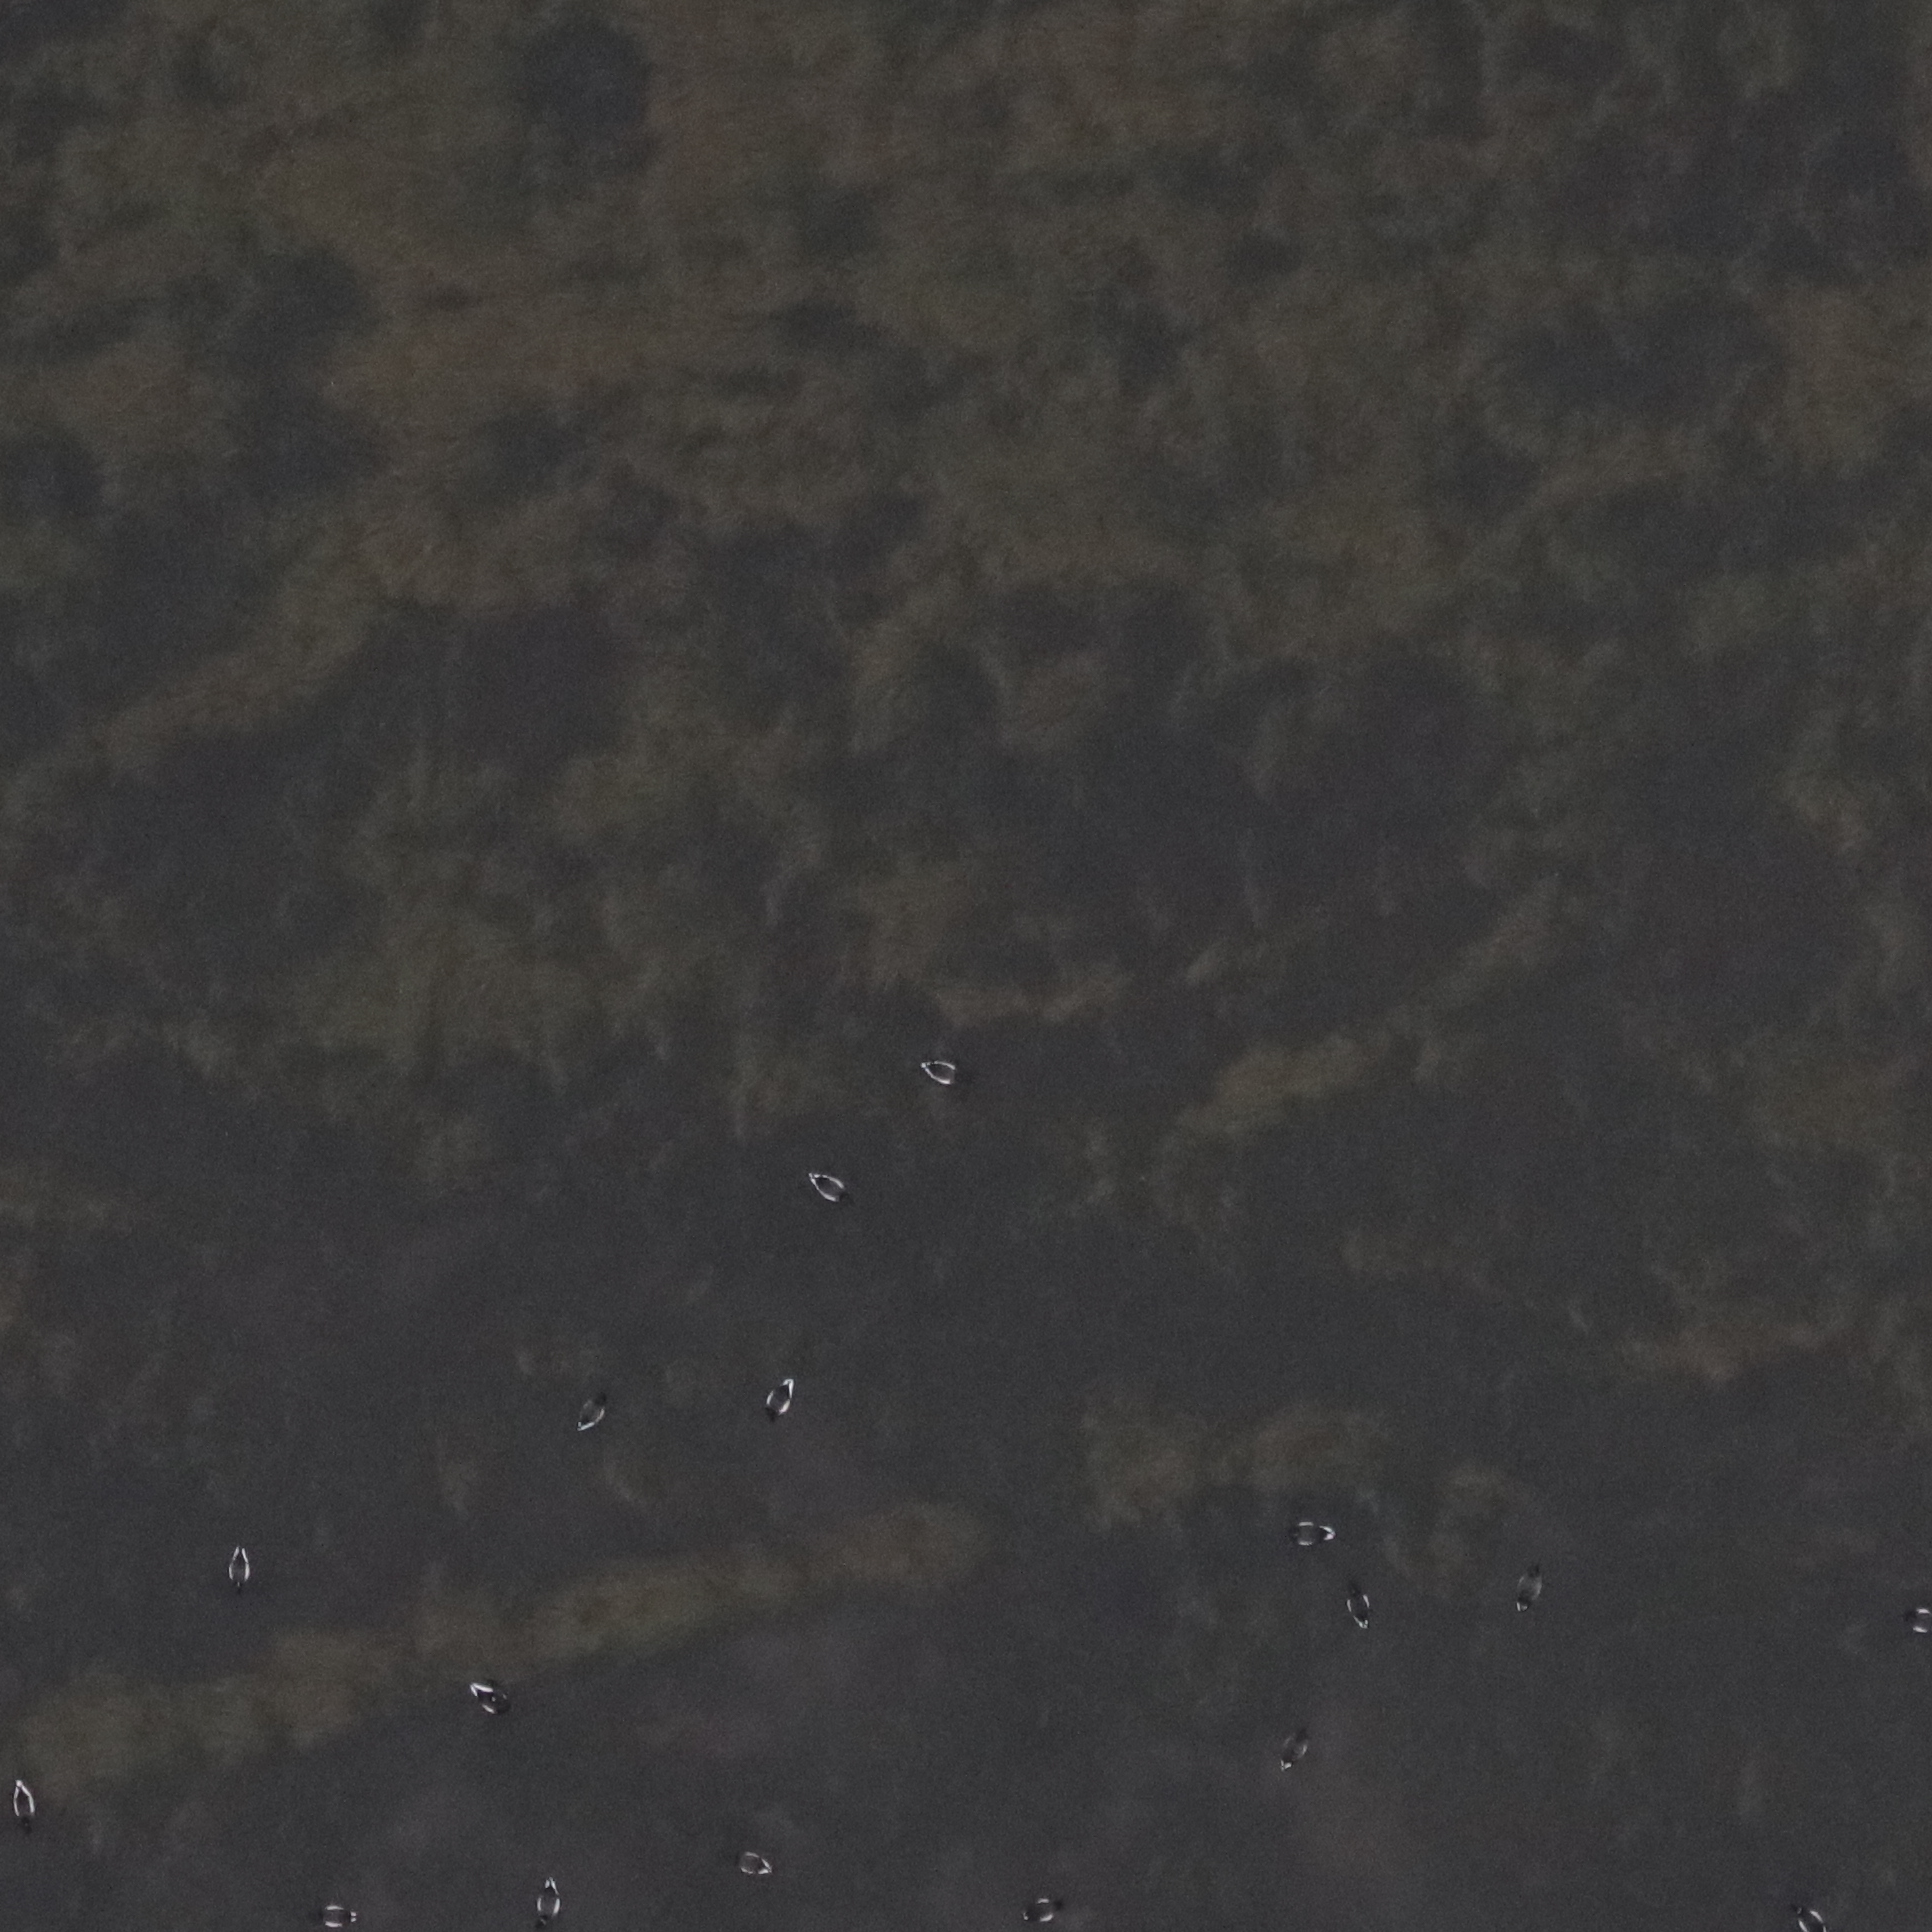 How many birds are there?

17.